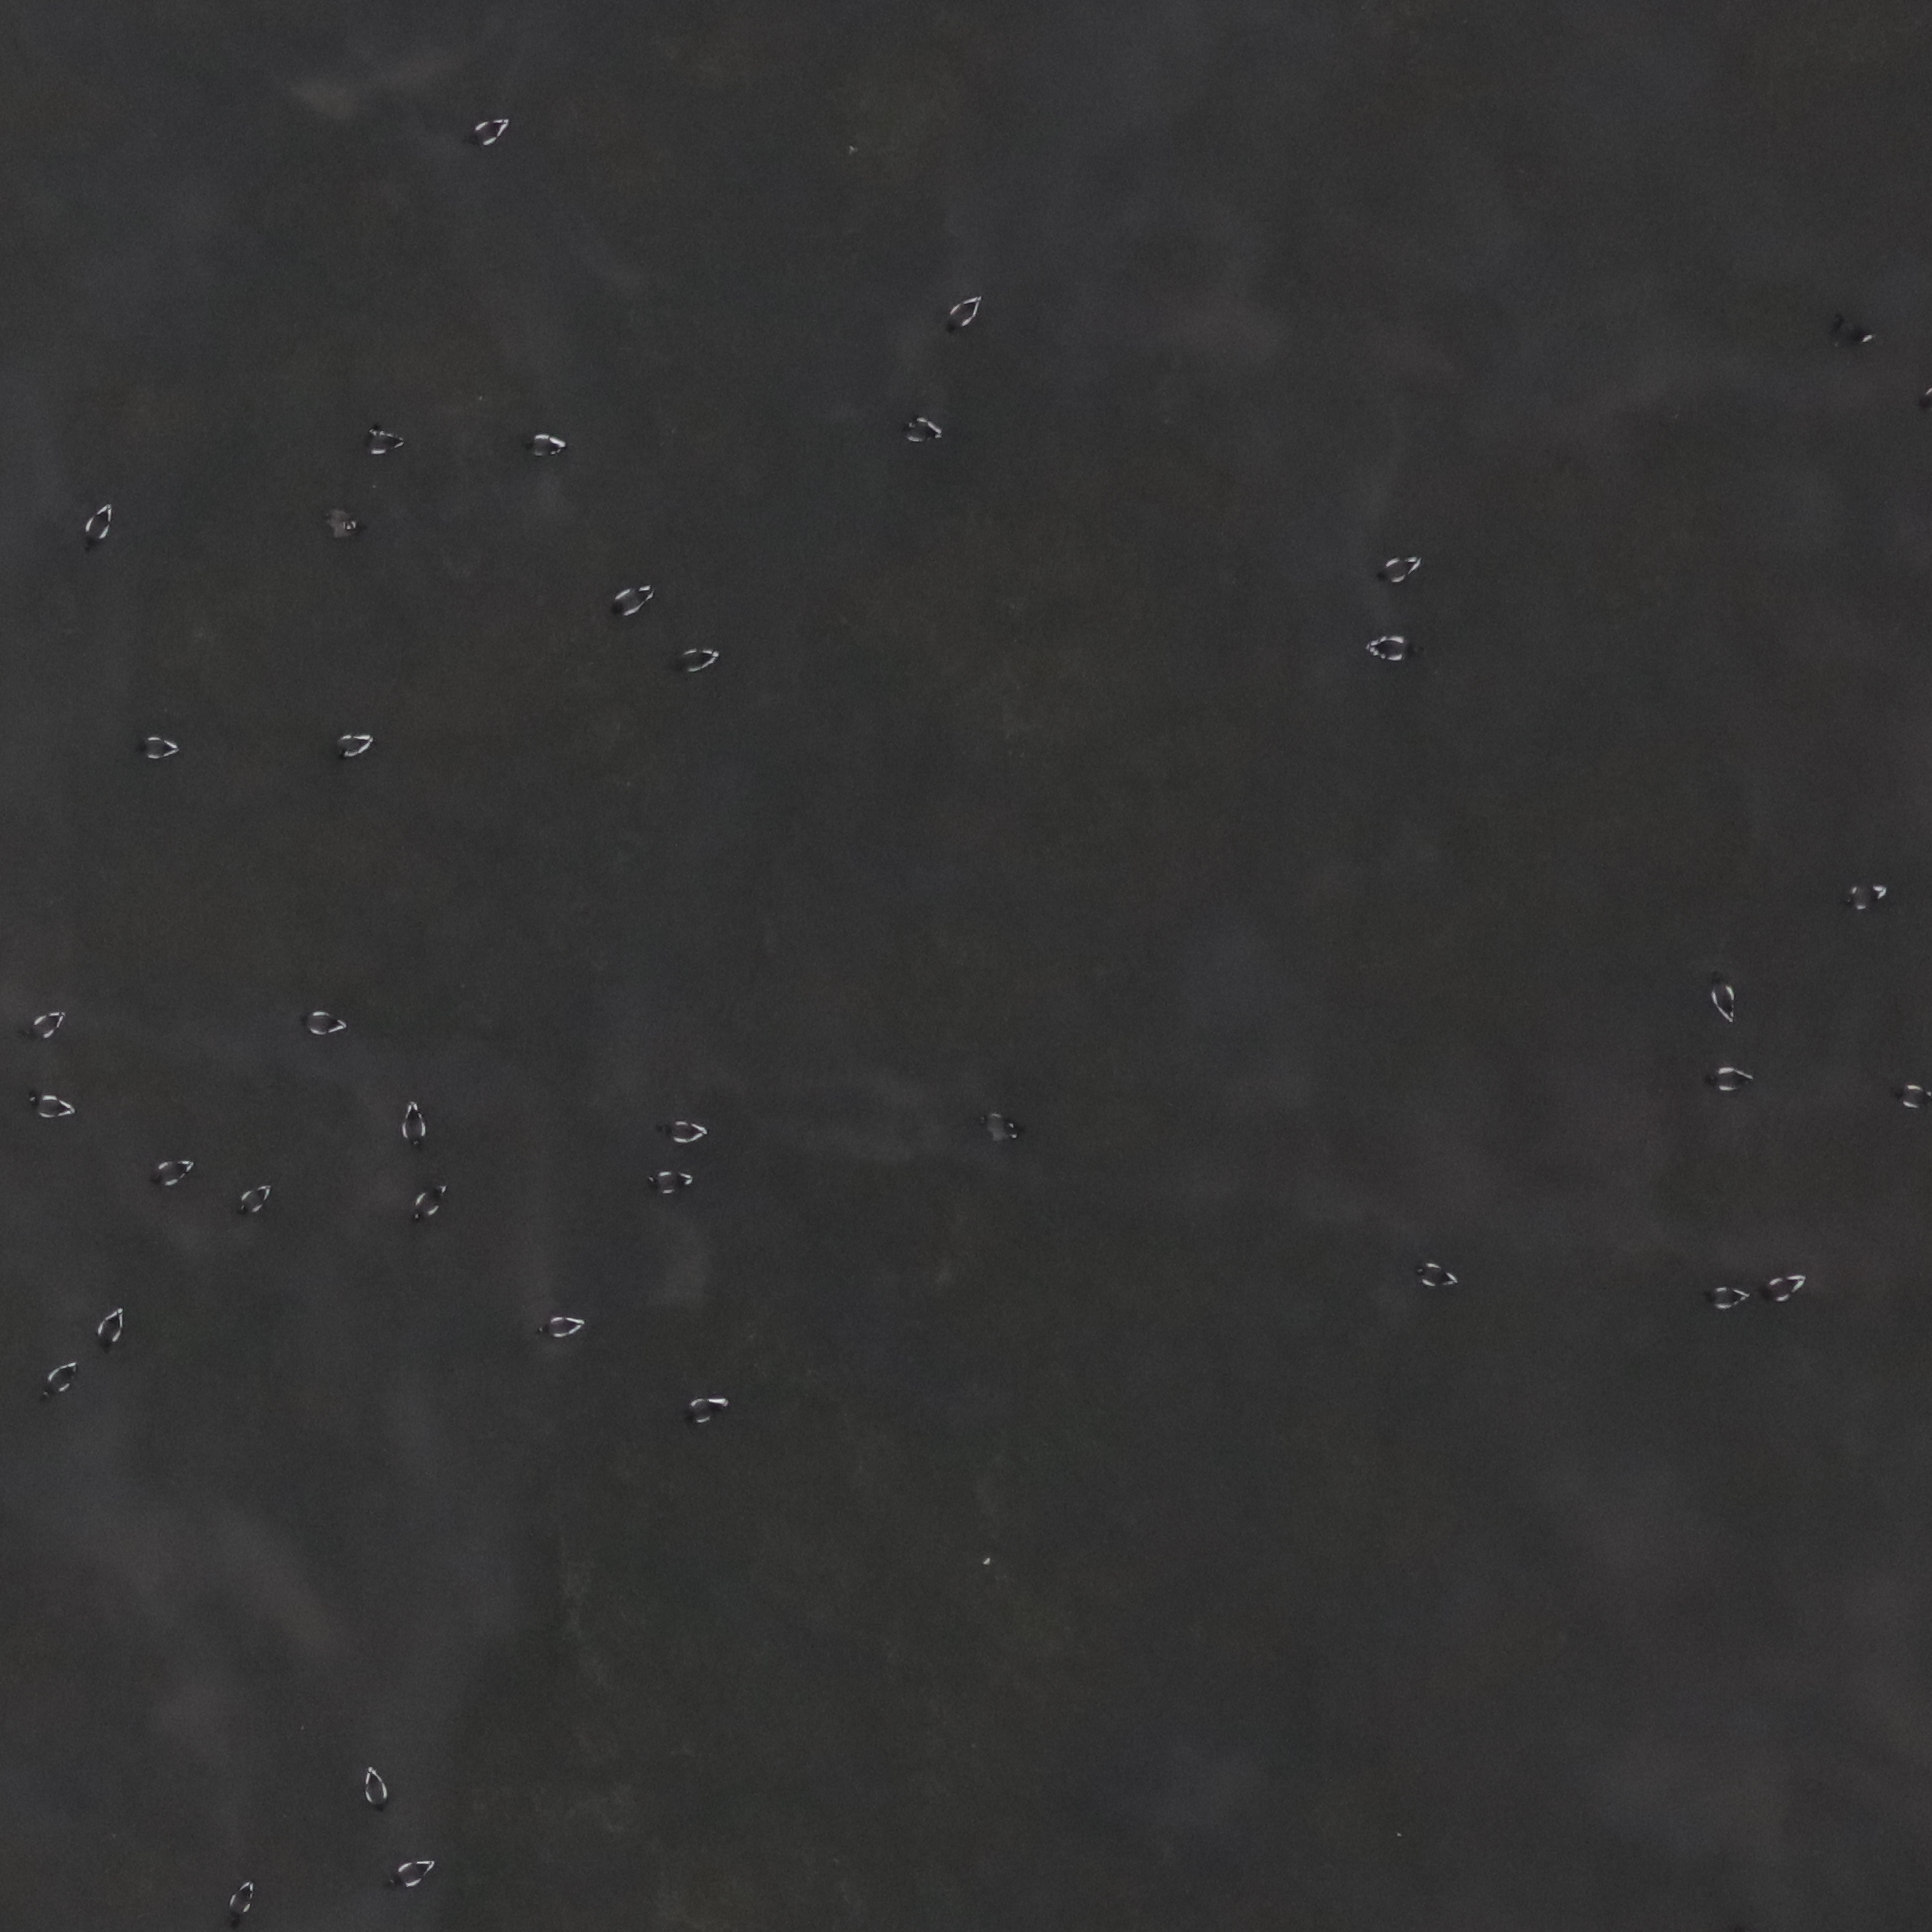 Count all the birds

38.